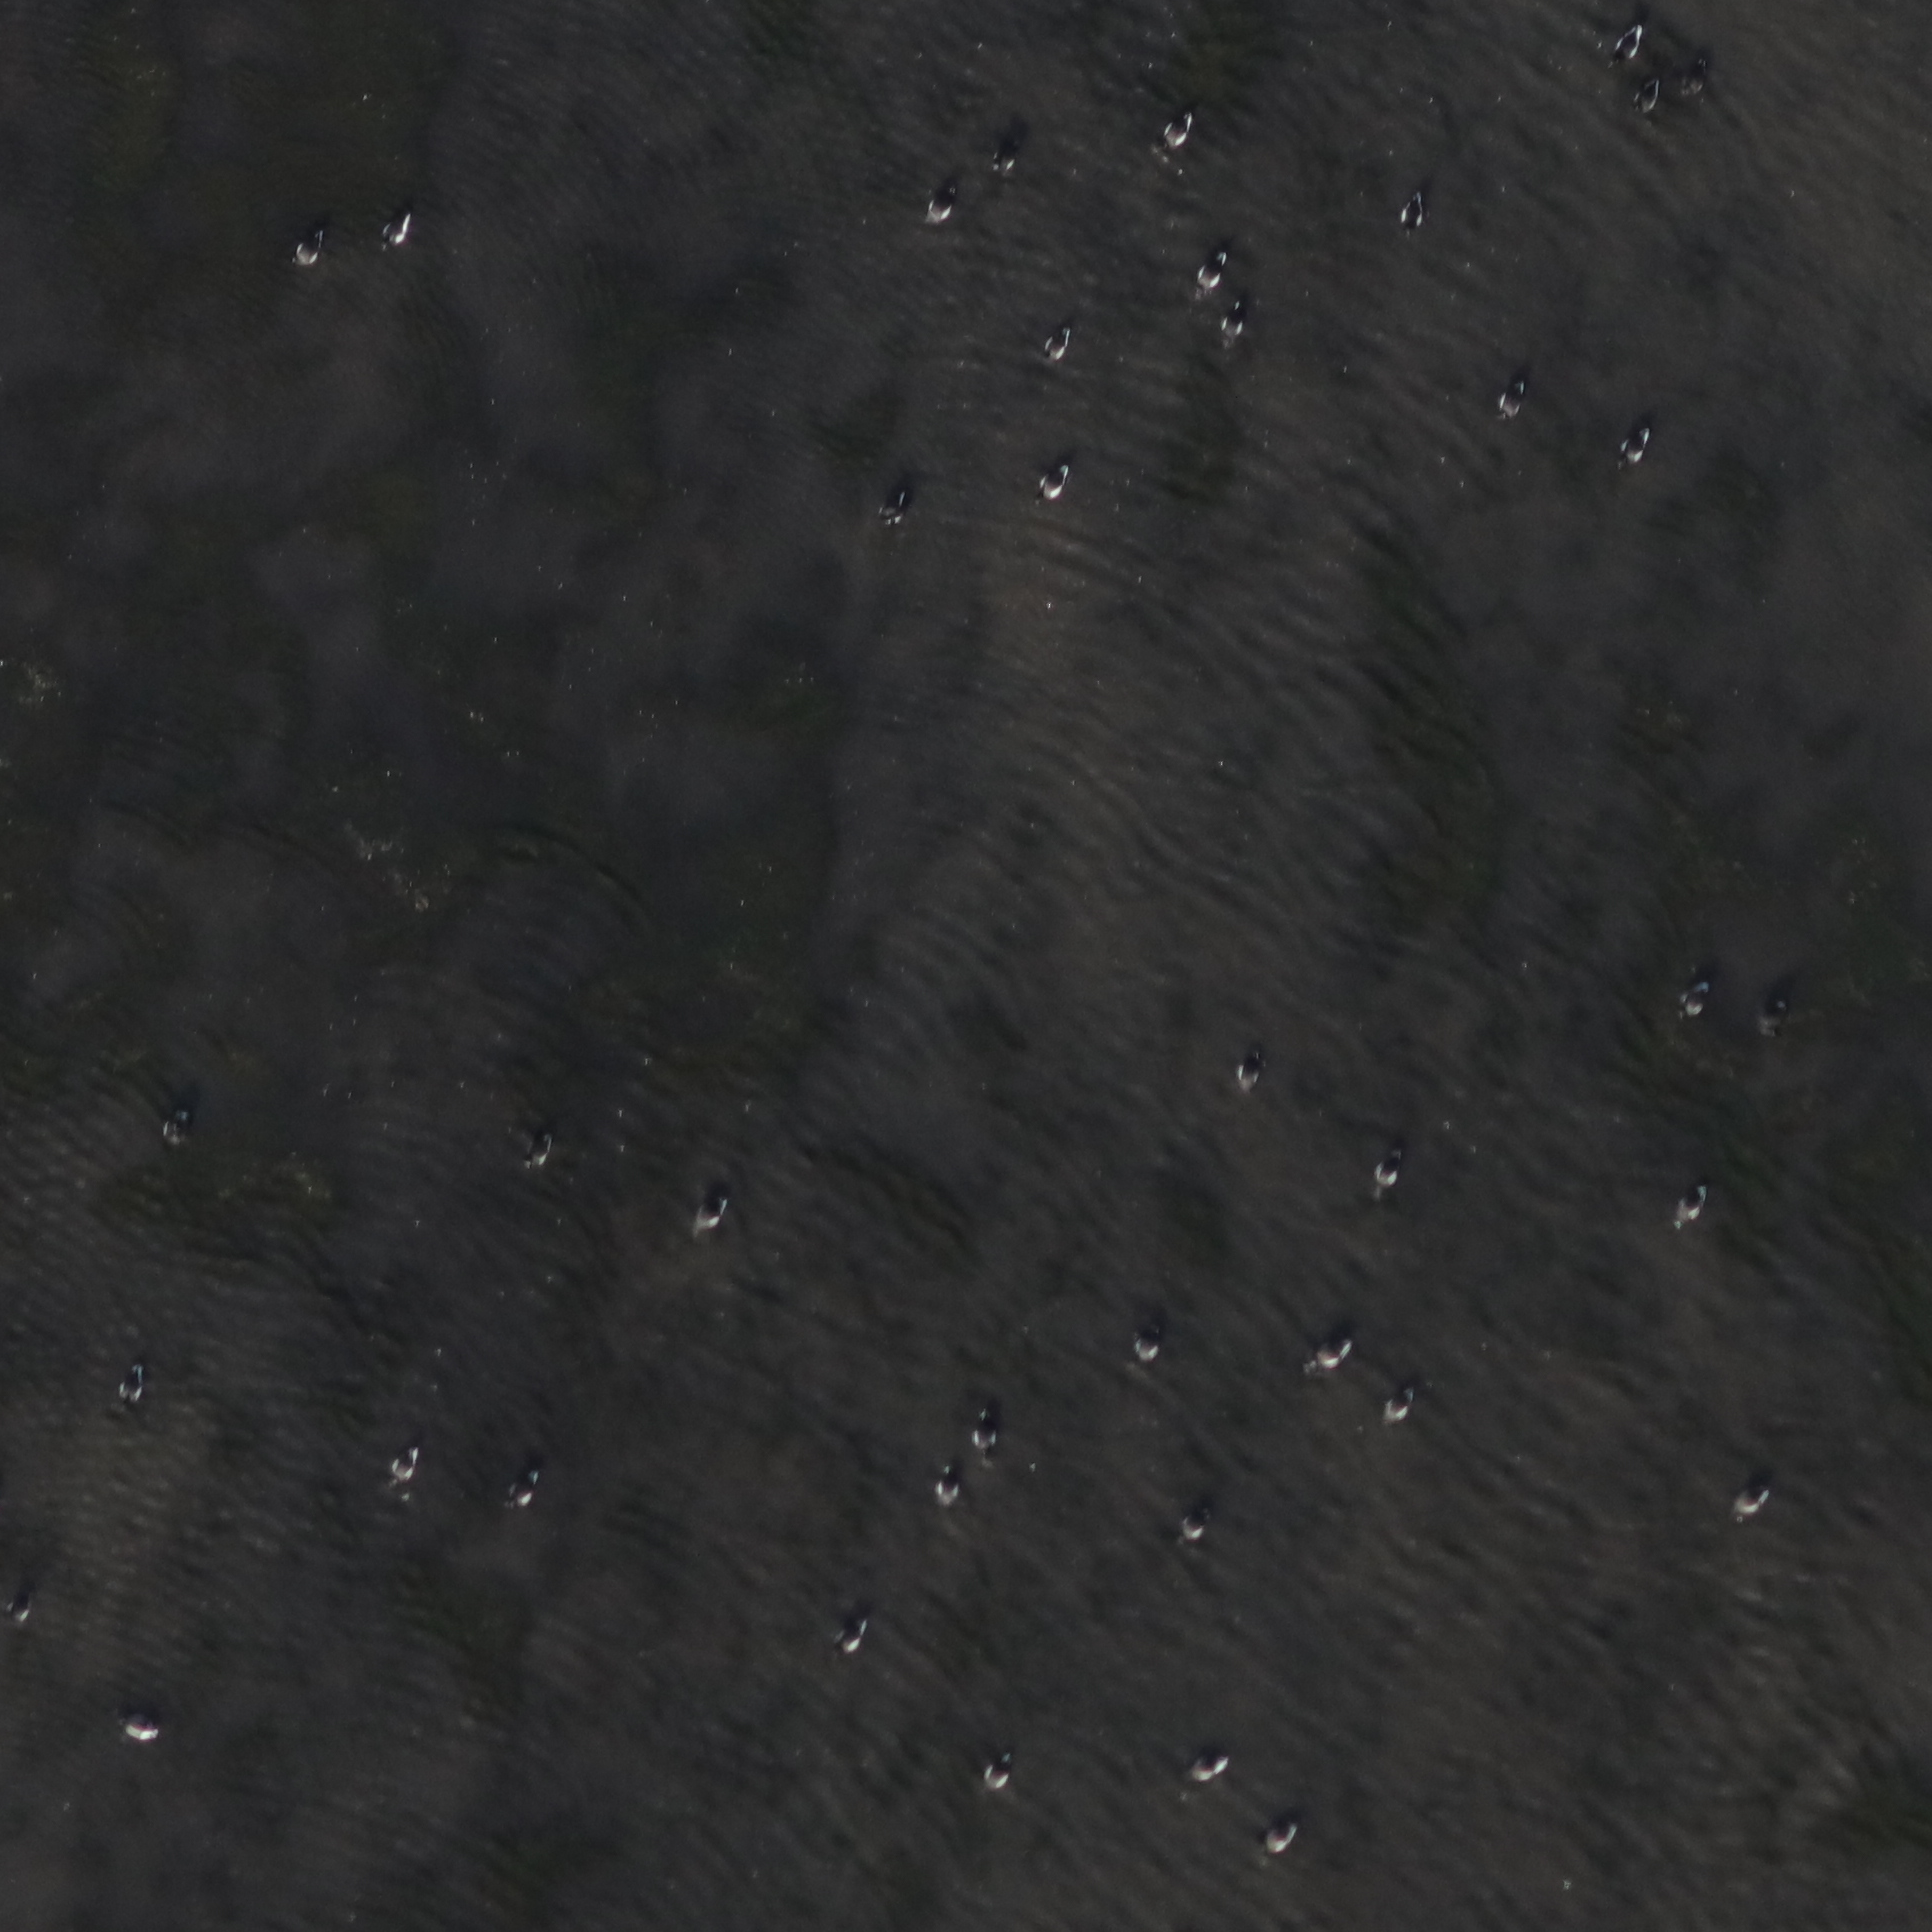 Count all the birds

40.